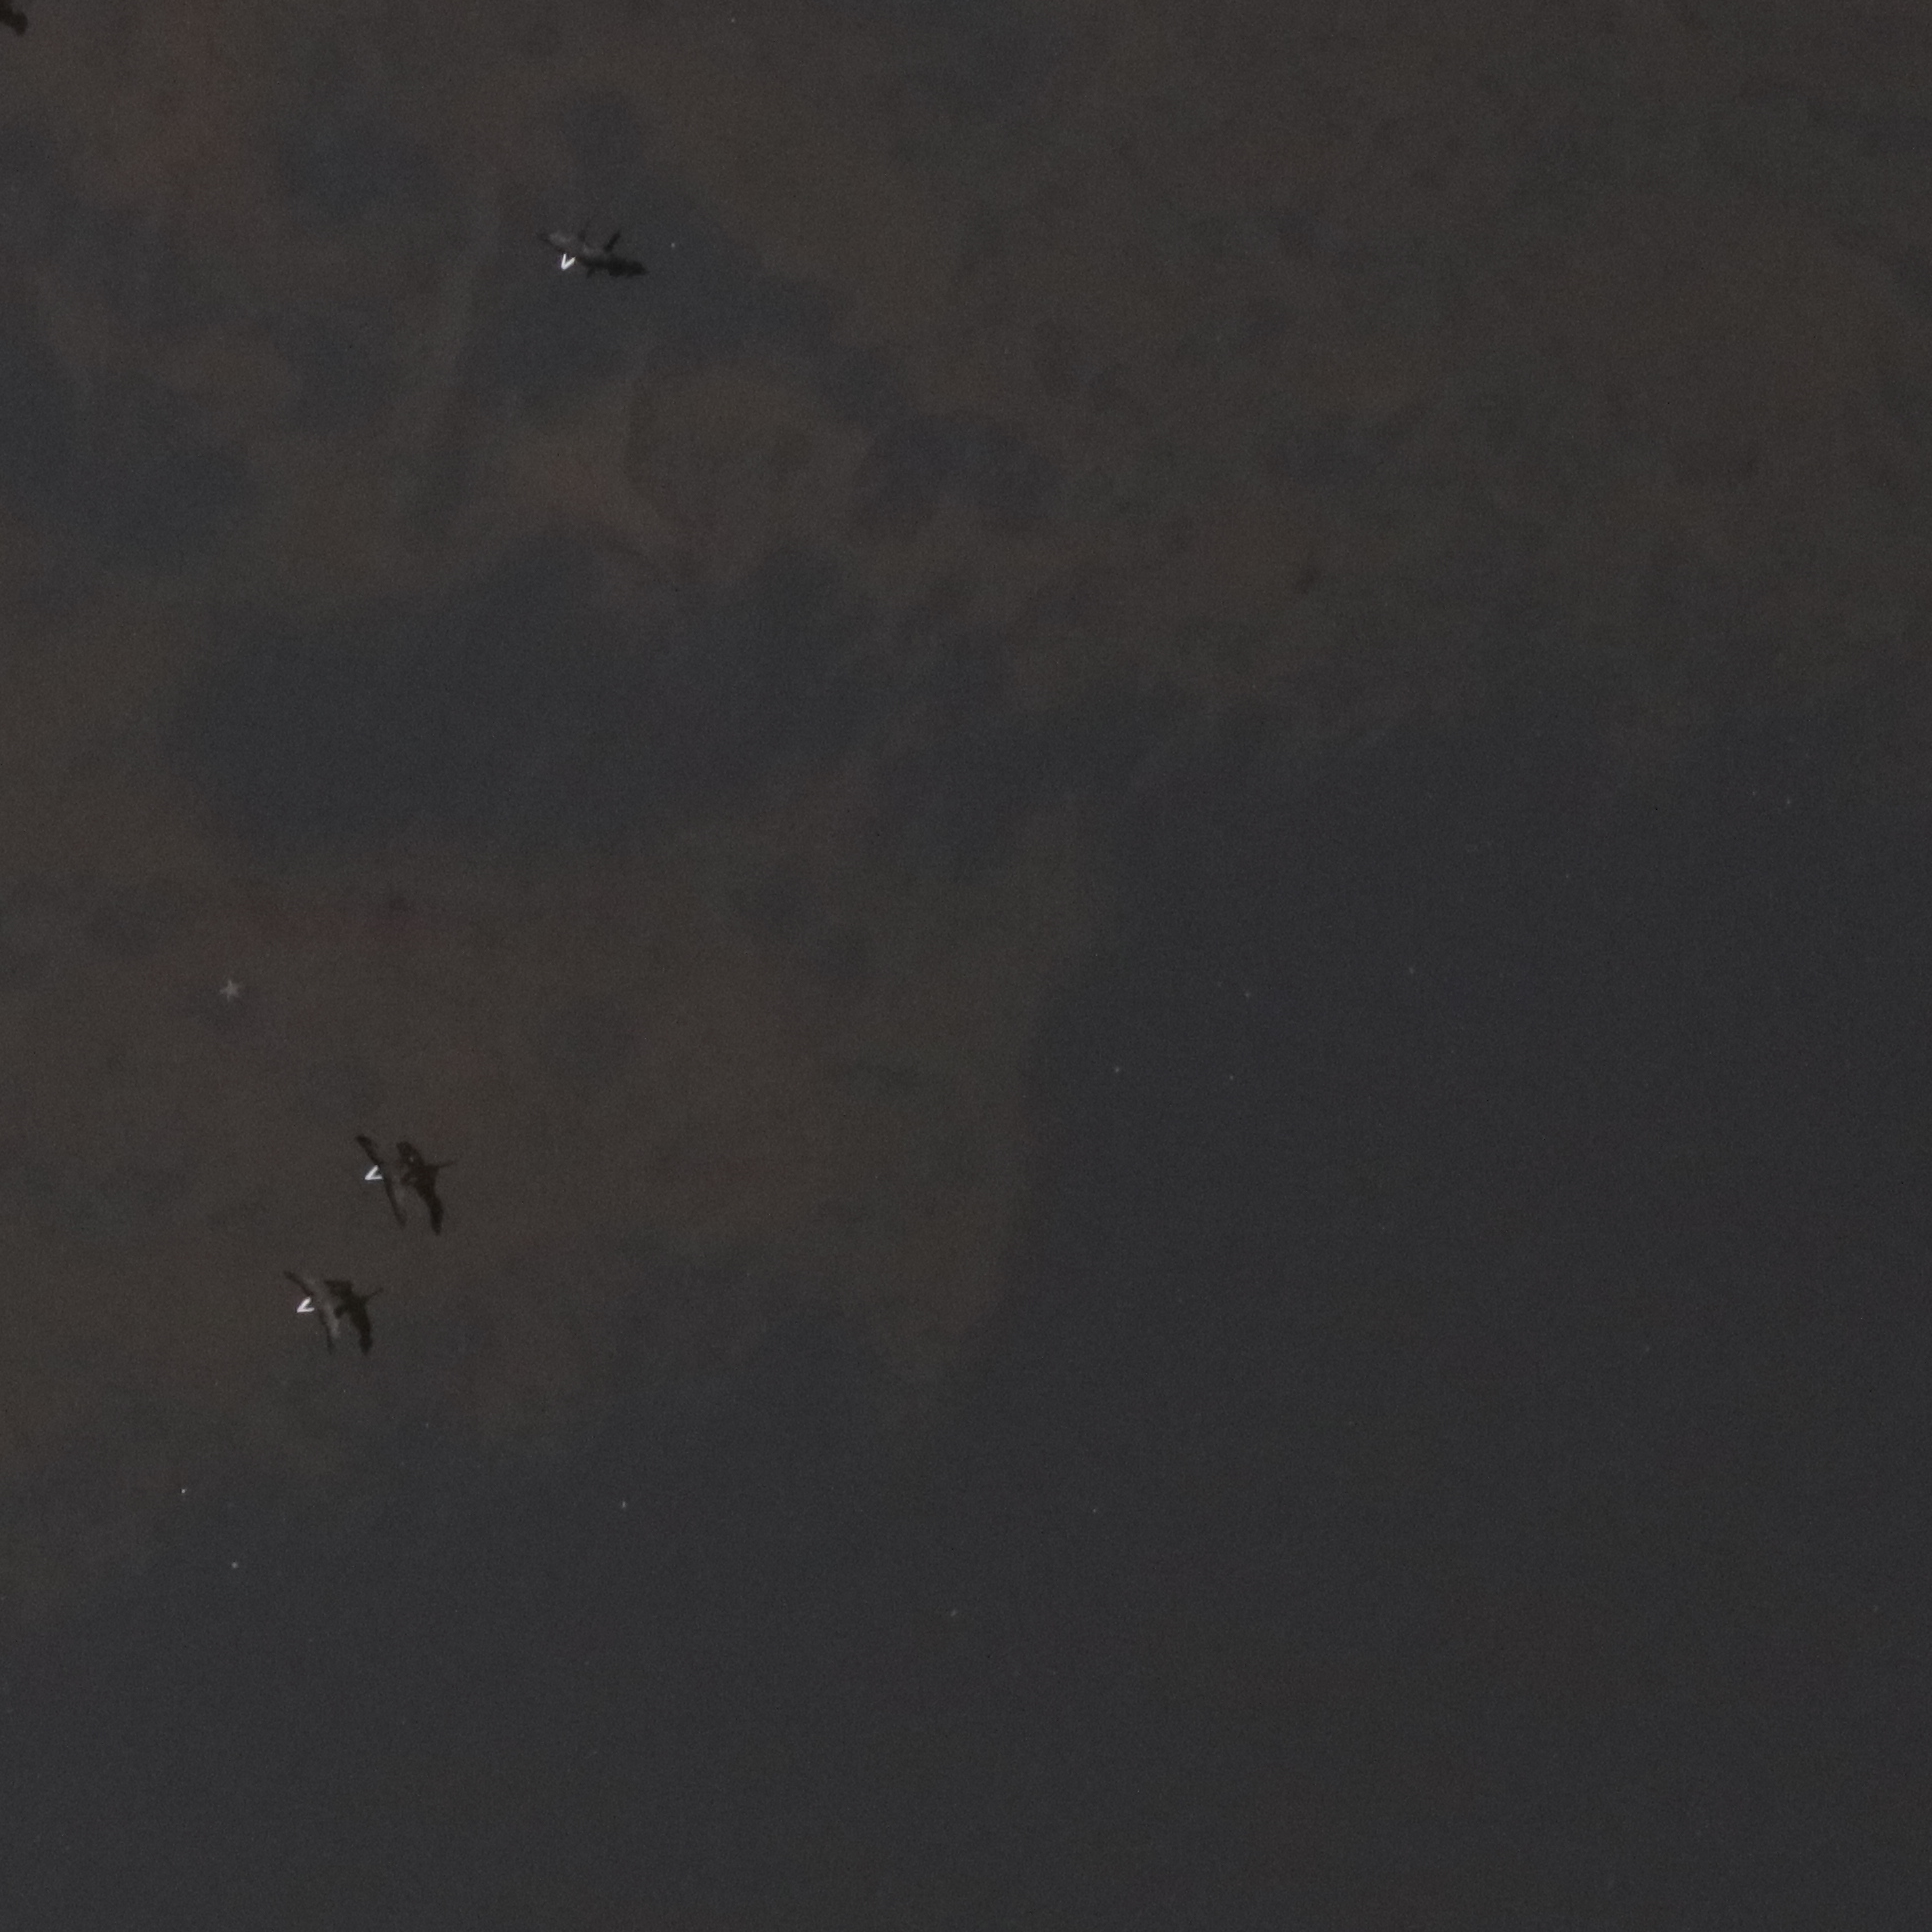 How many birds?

3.